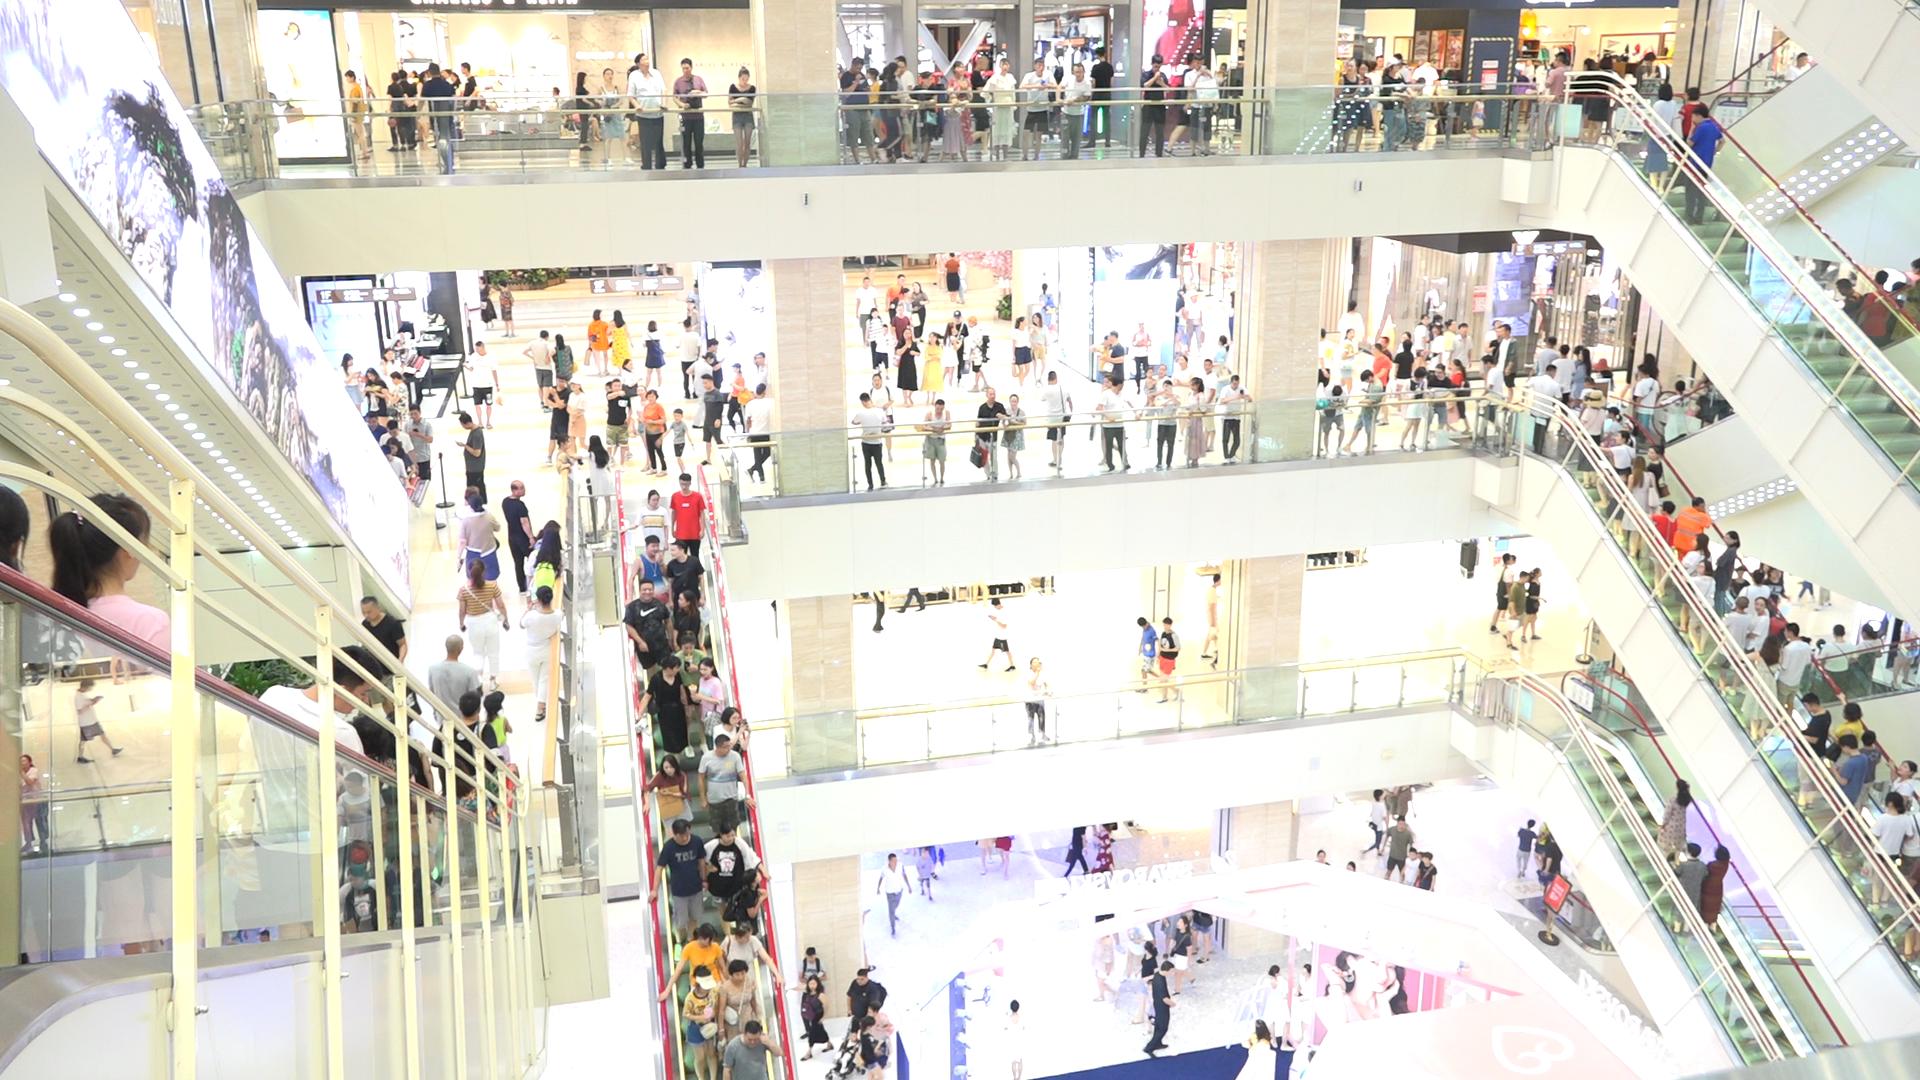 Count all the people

285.